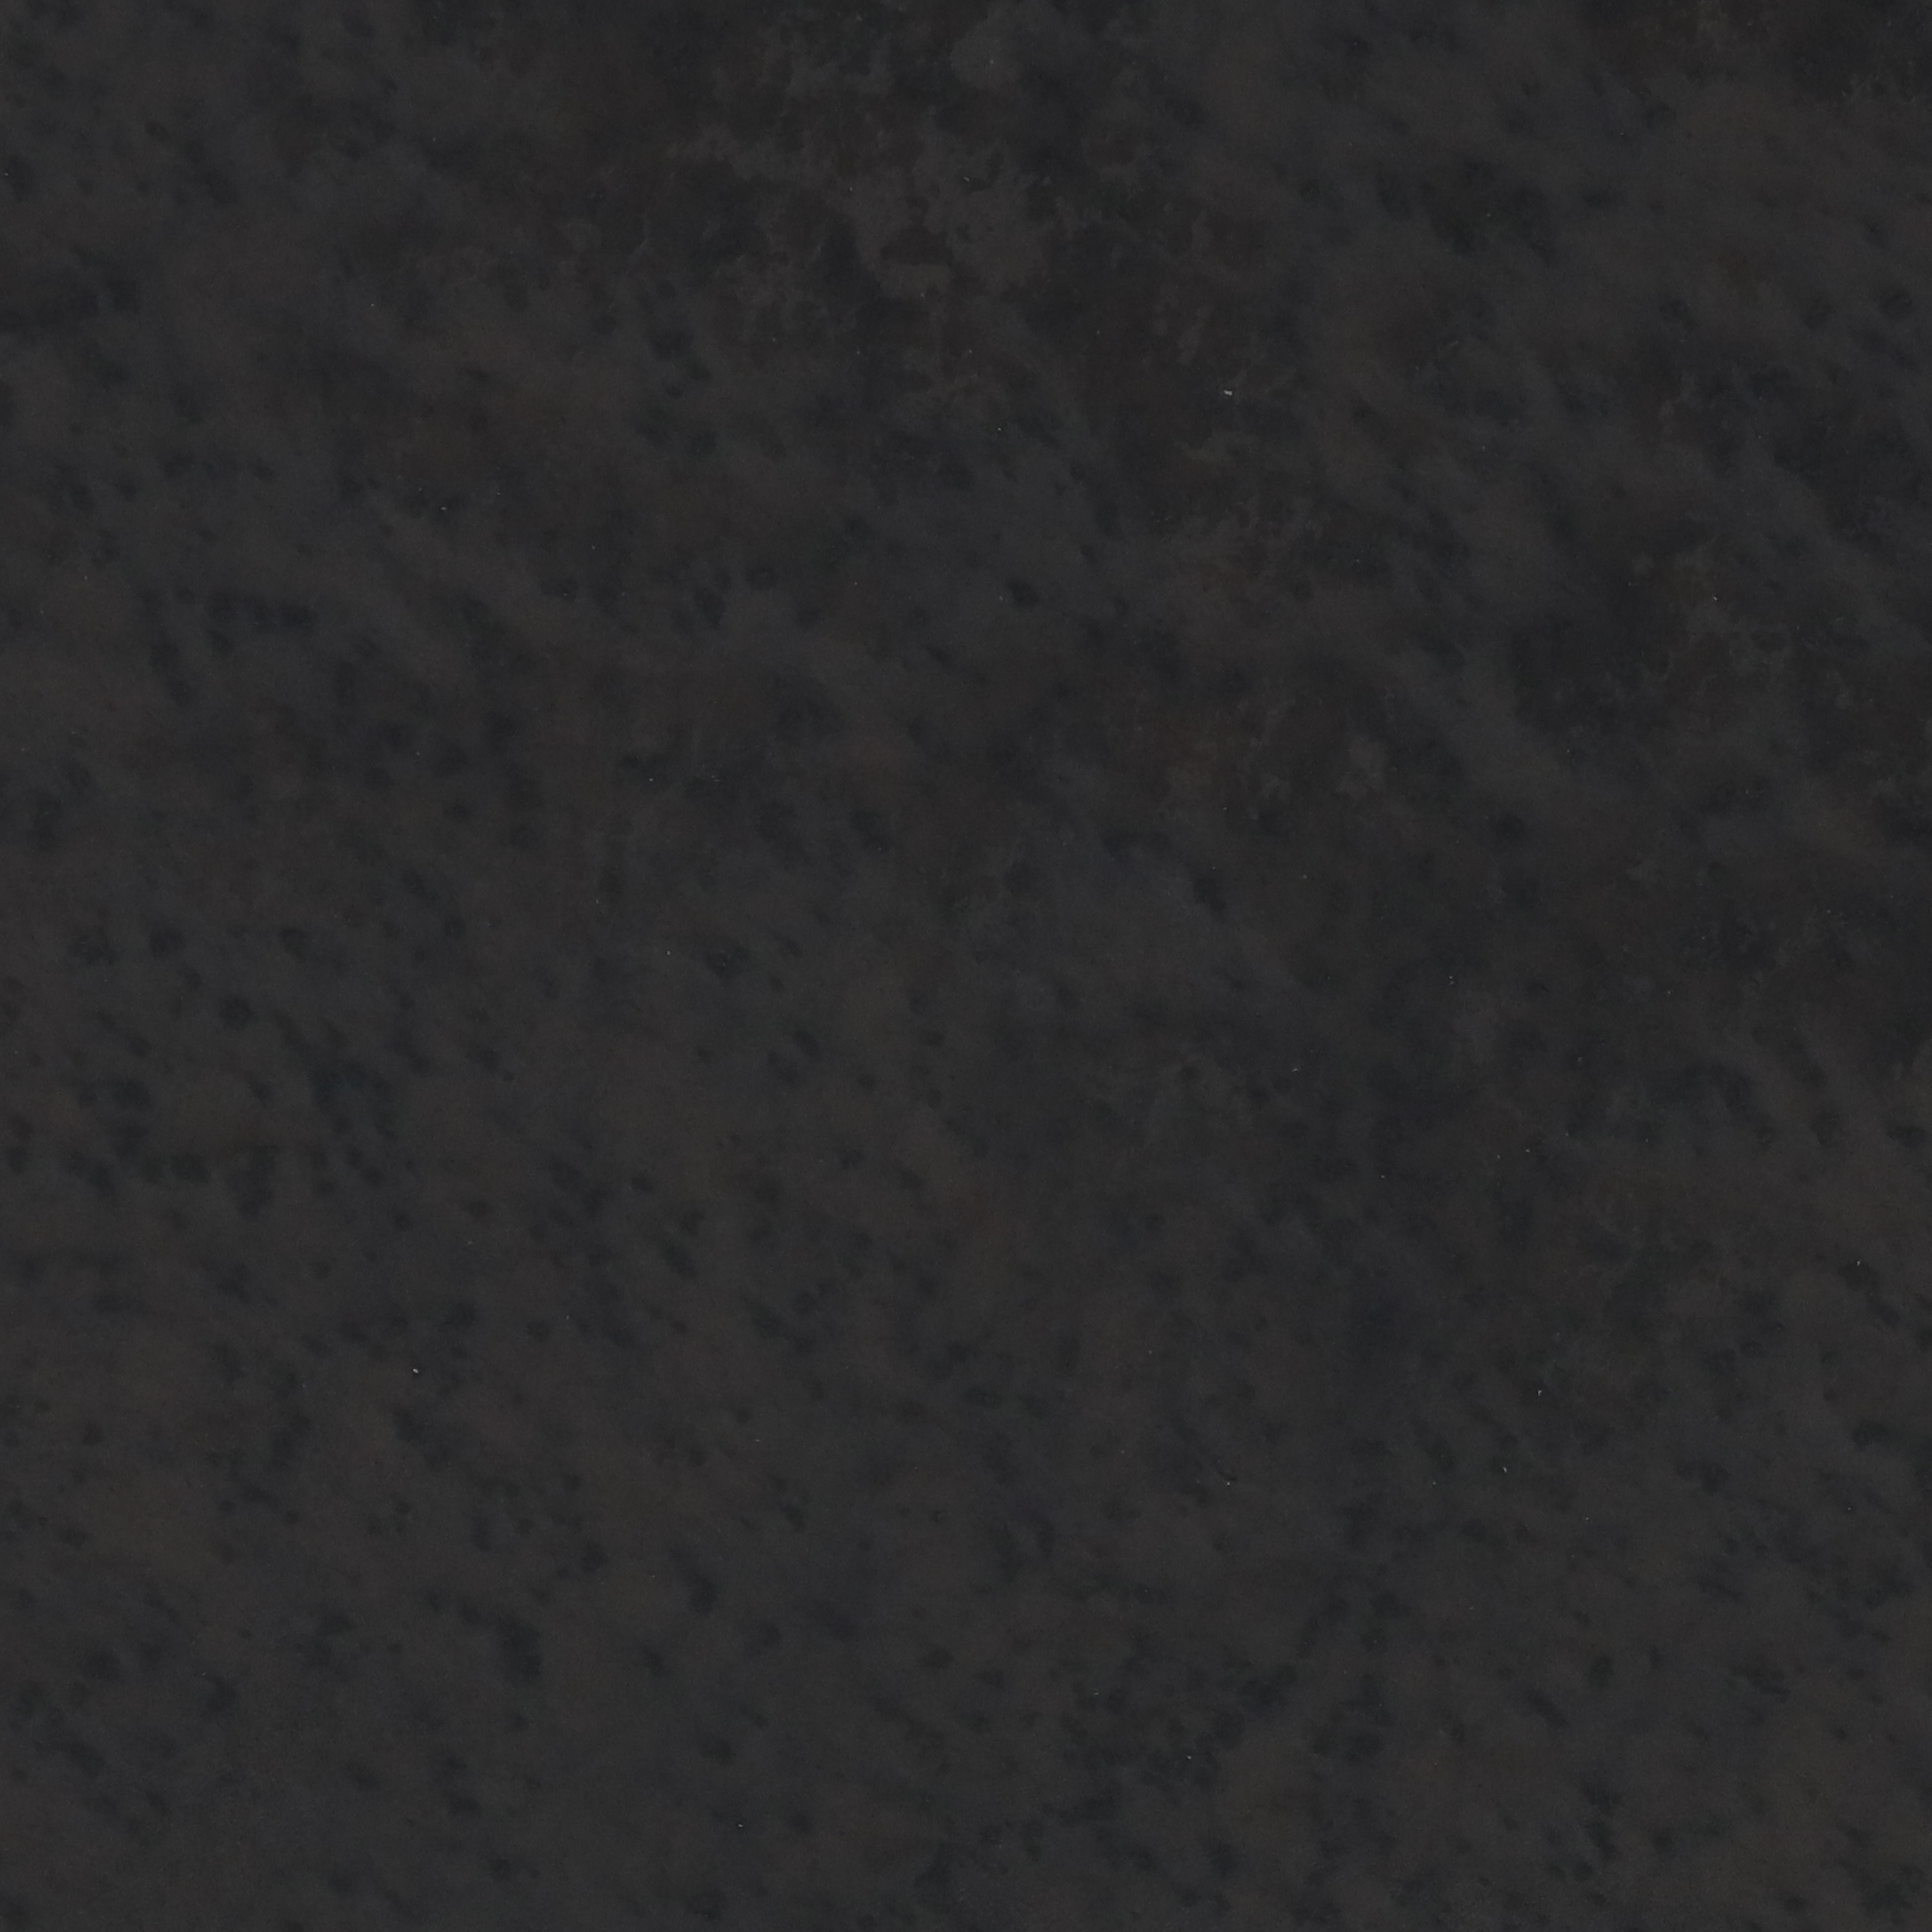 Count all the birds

0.